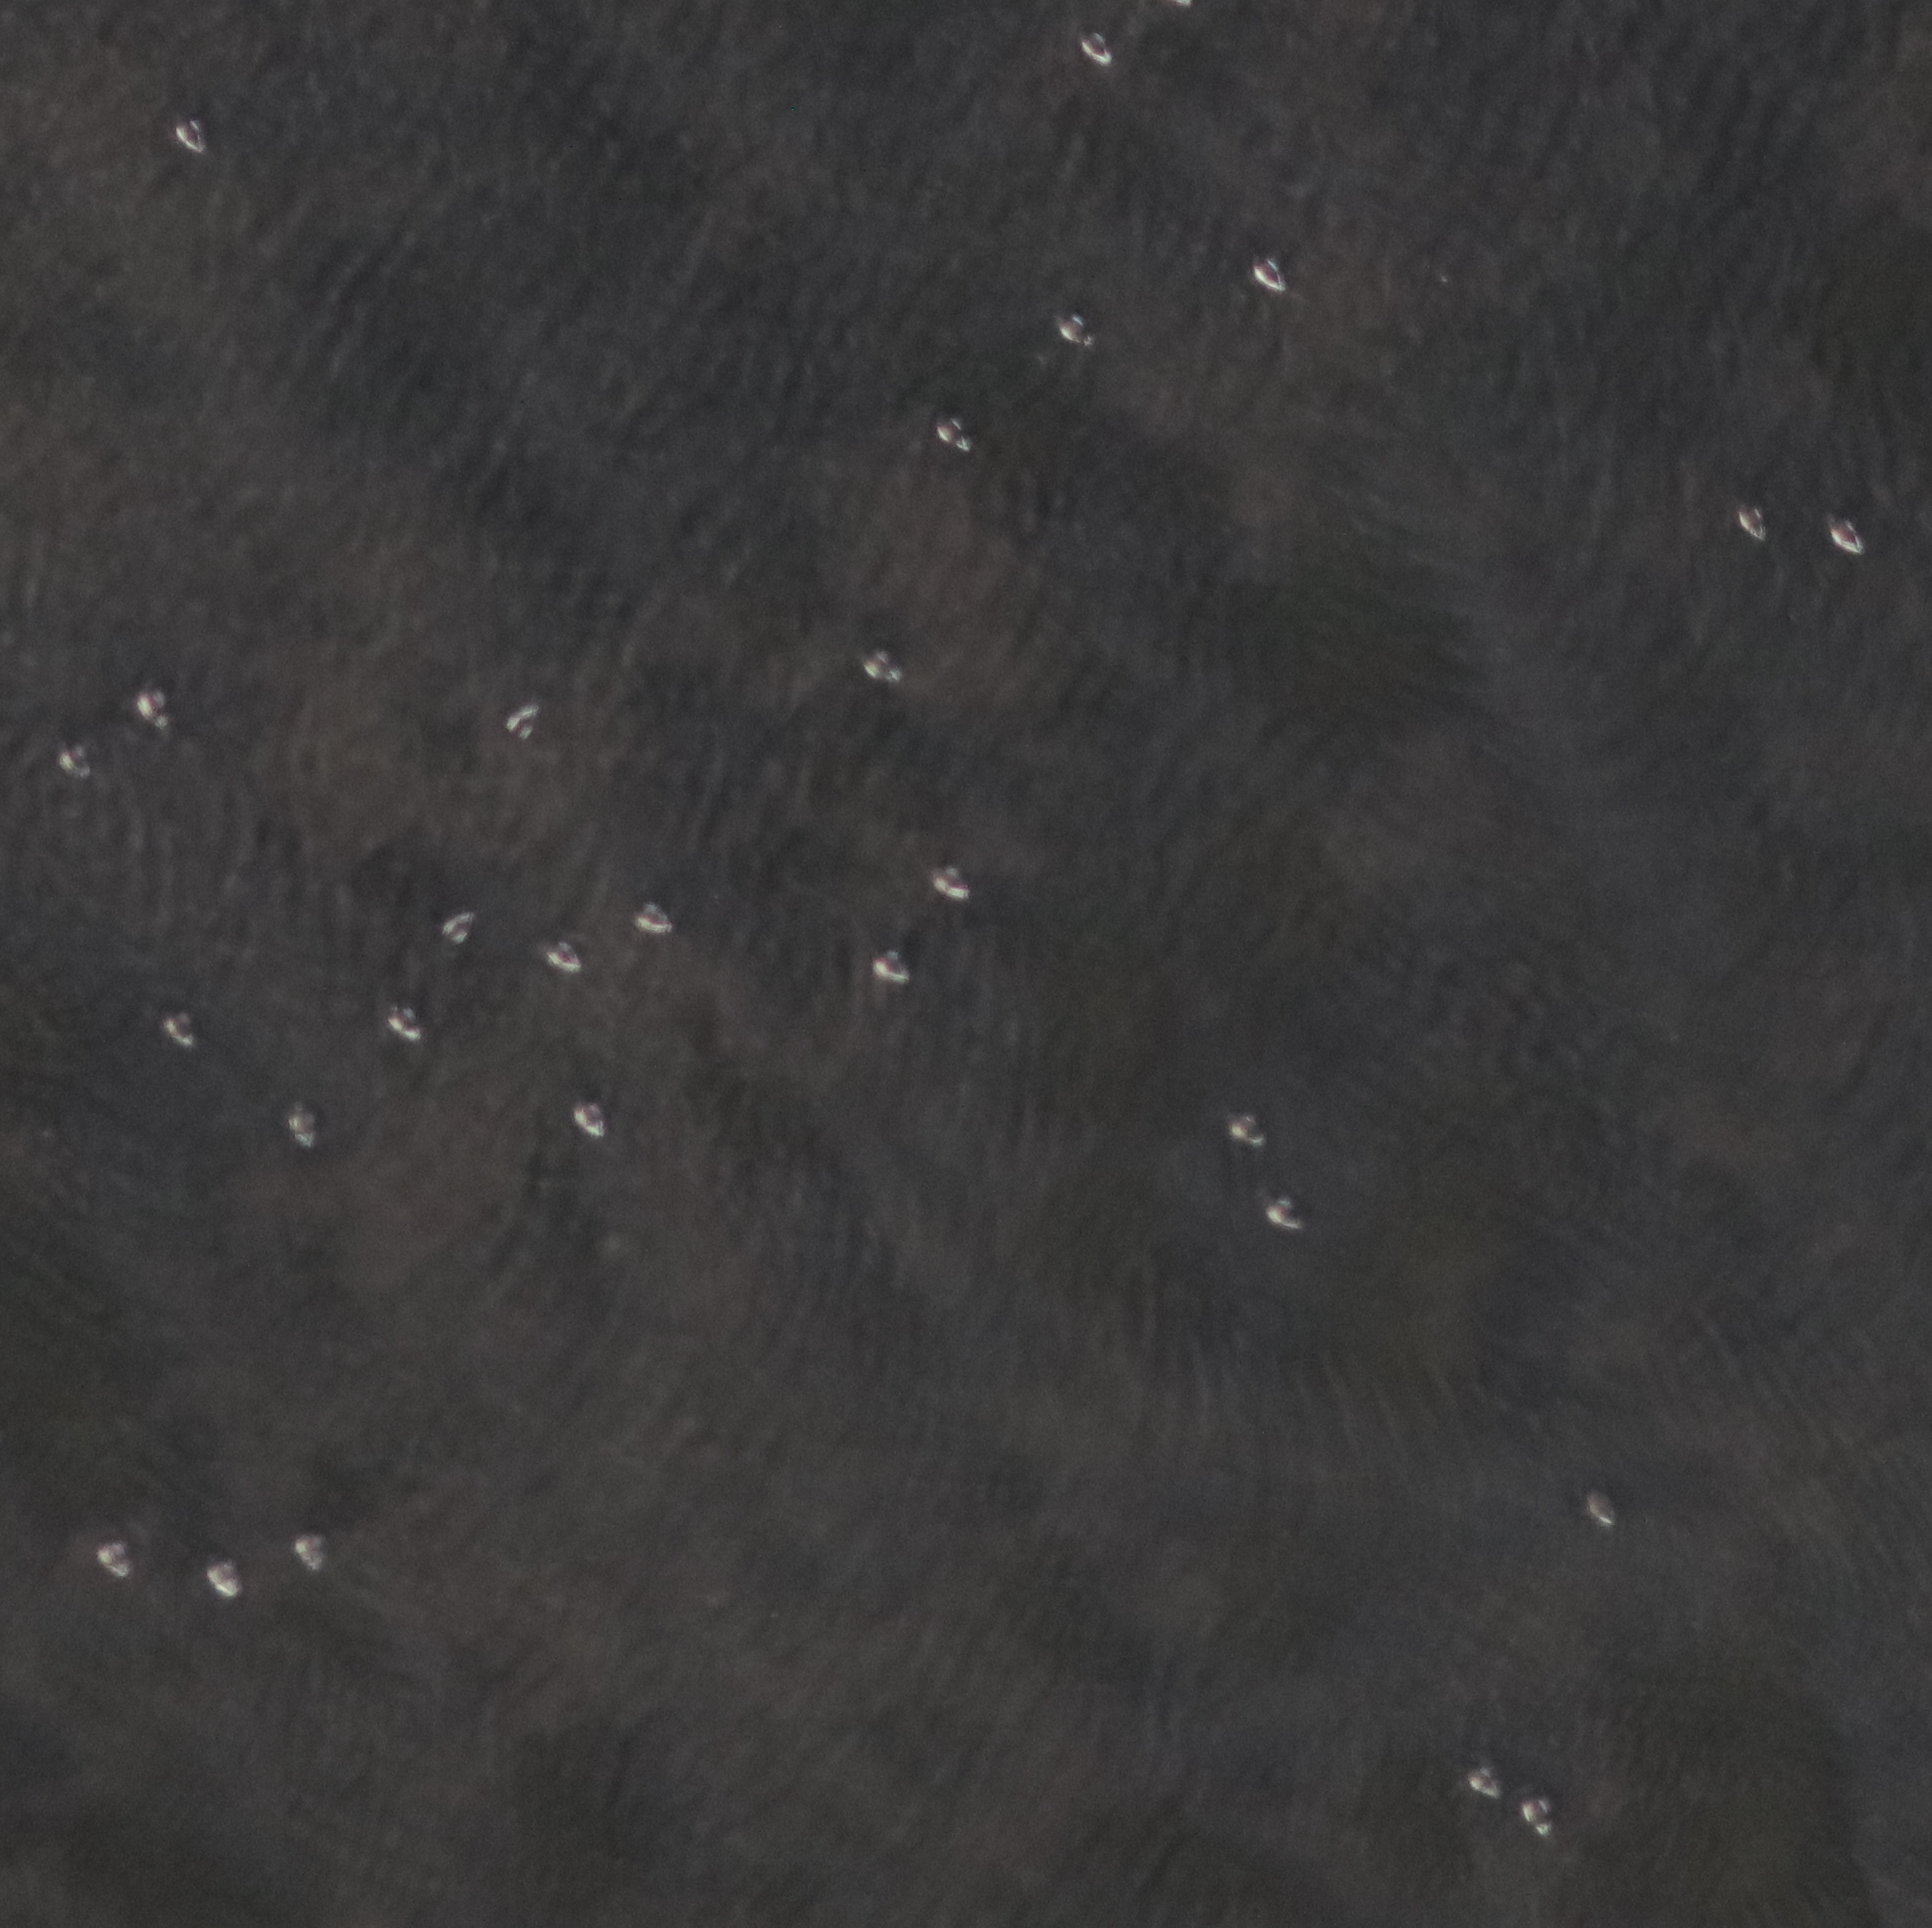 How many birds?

28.